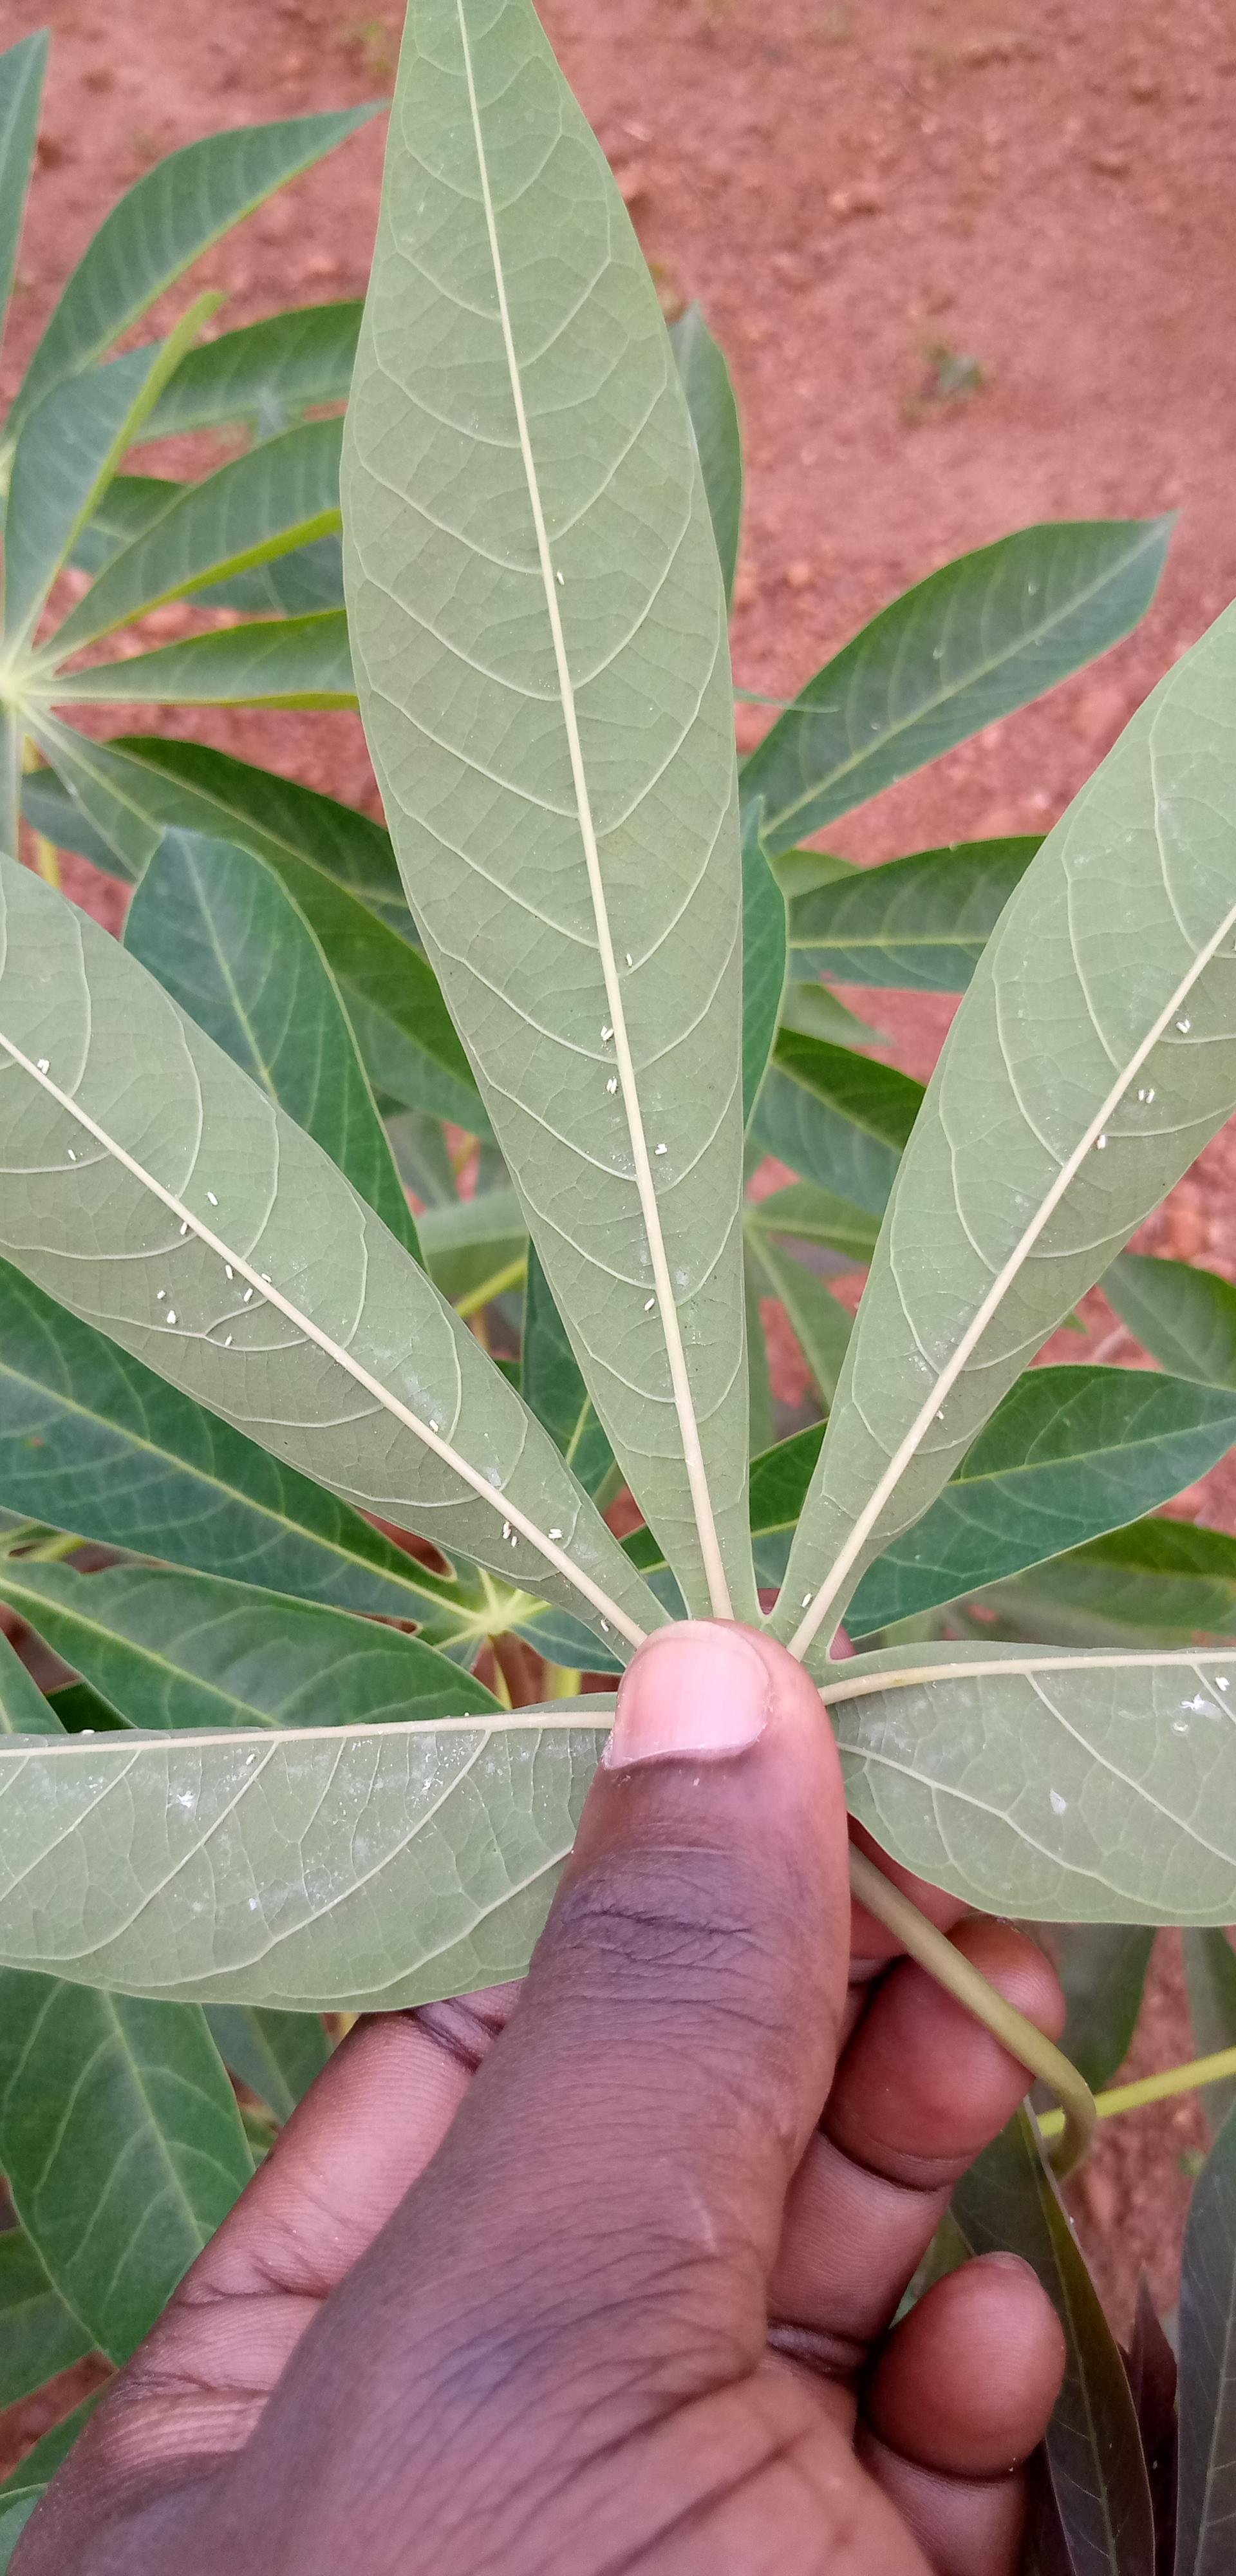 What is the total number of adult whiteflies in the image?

38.